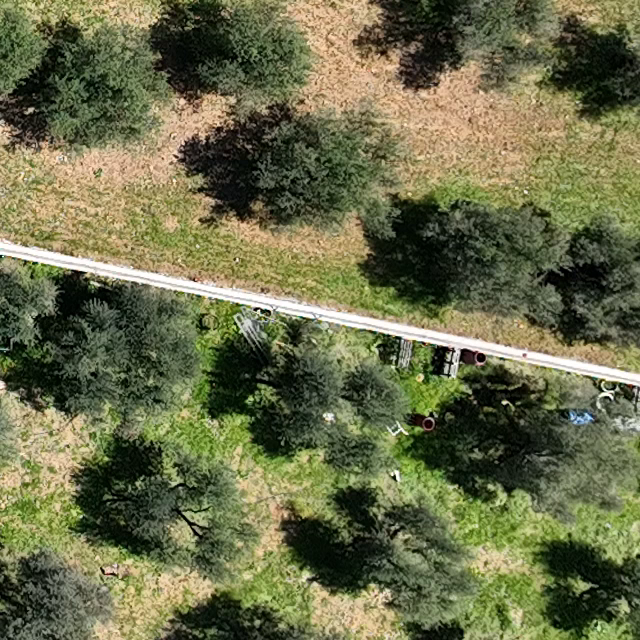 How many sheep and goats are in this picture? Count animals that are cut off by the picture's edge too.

0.